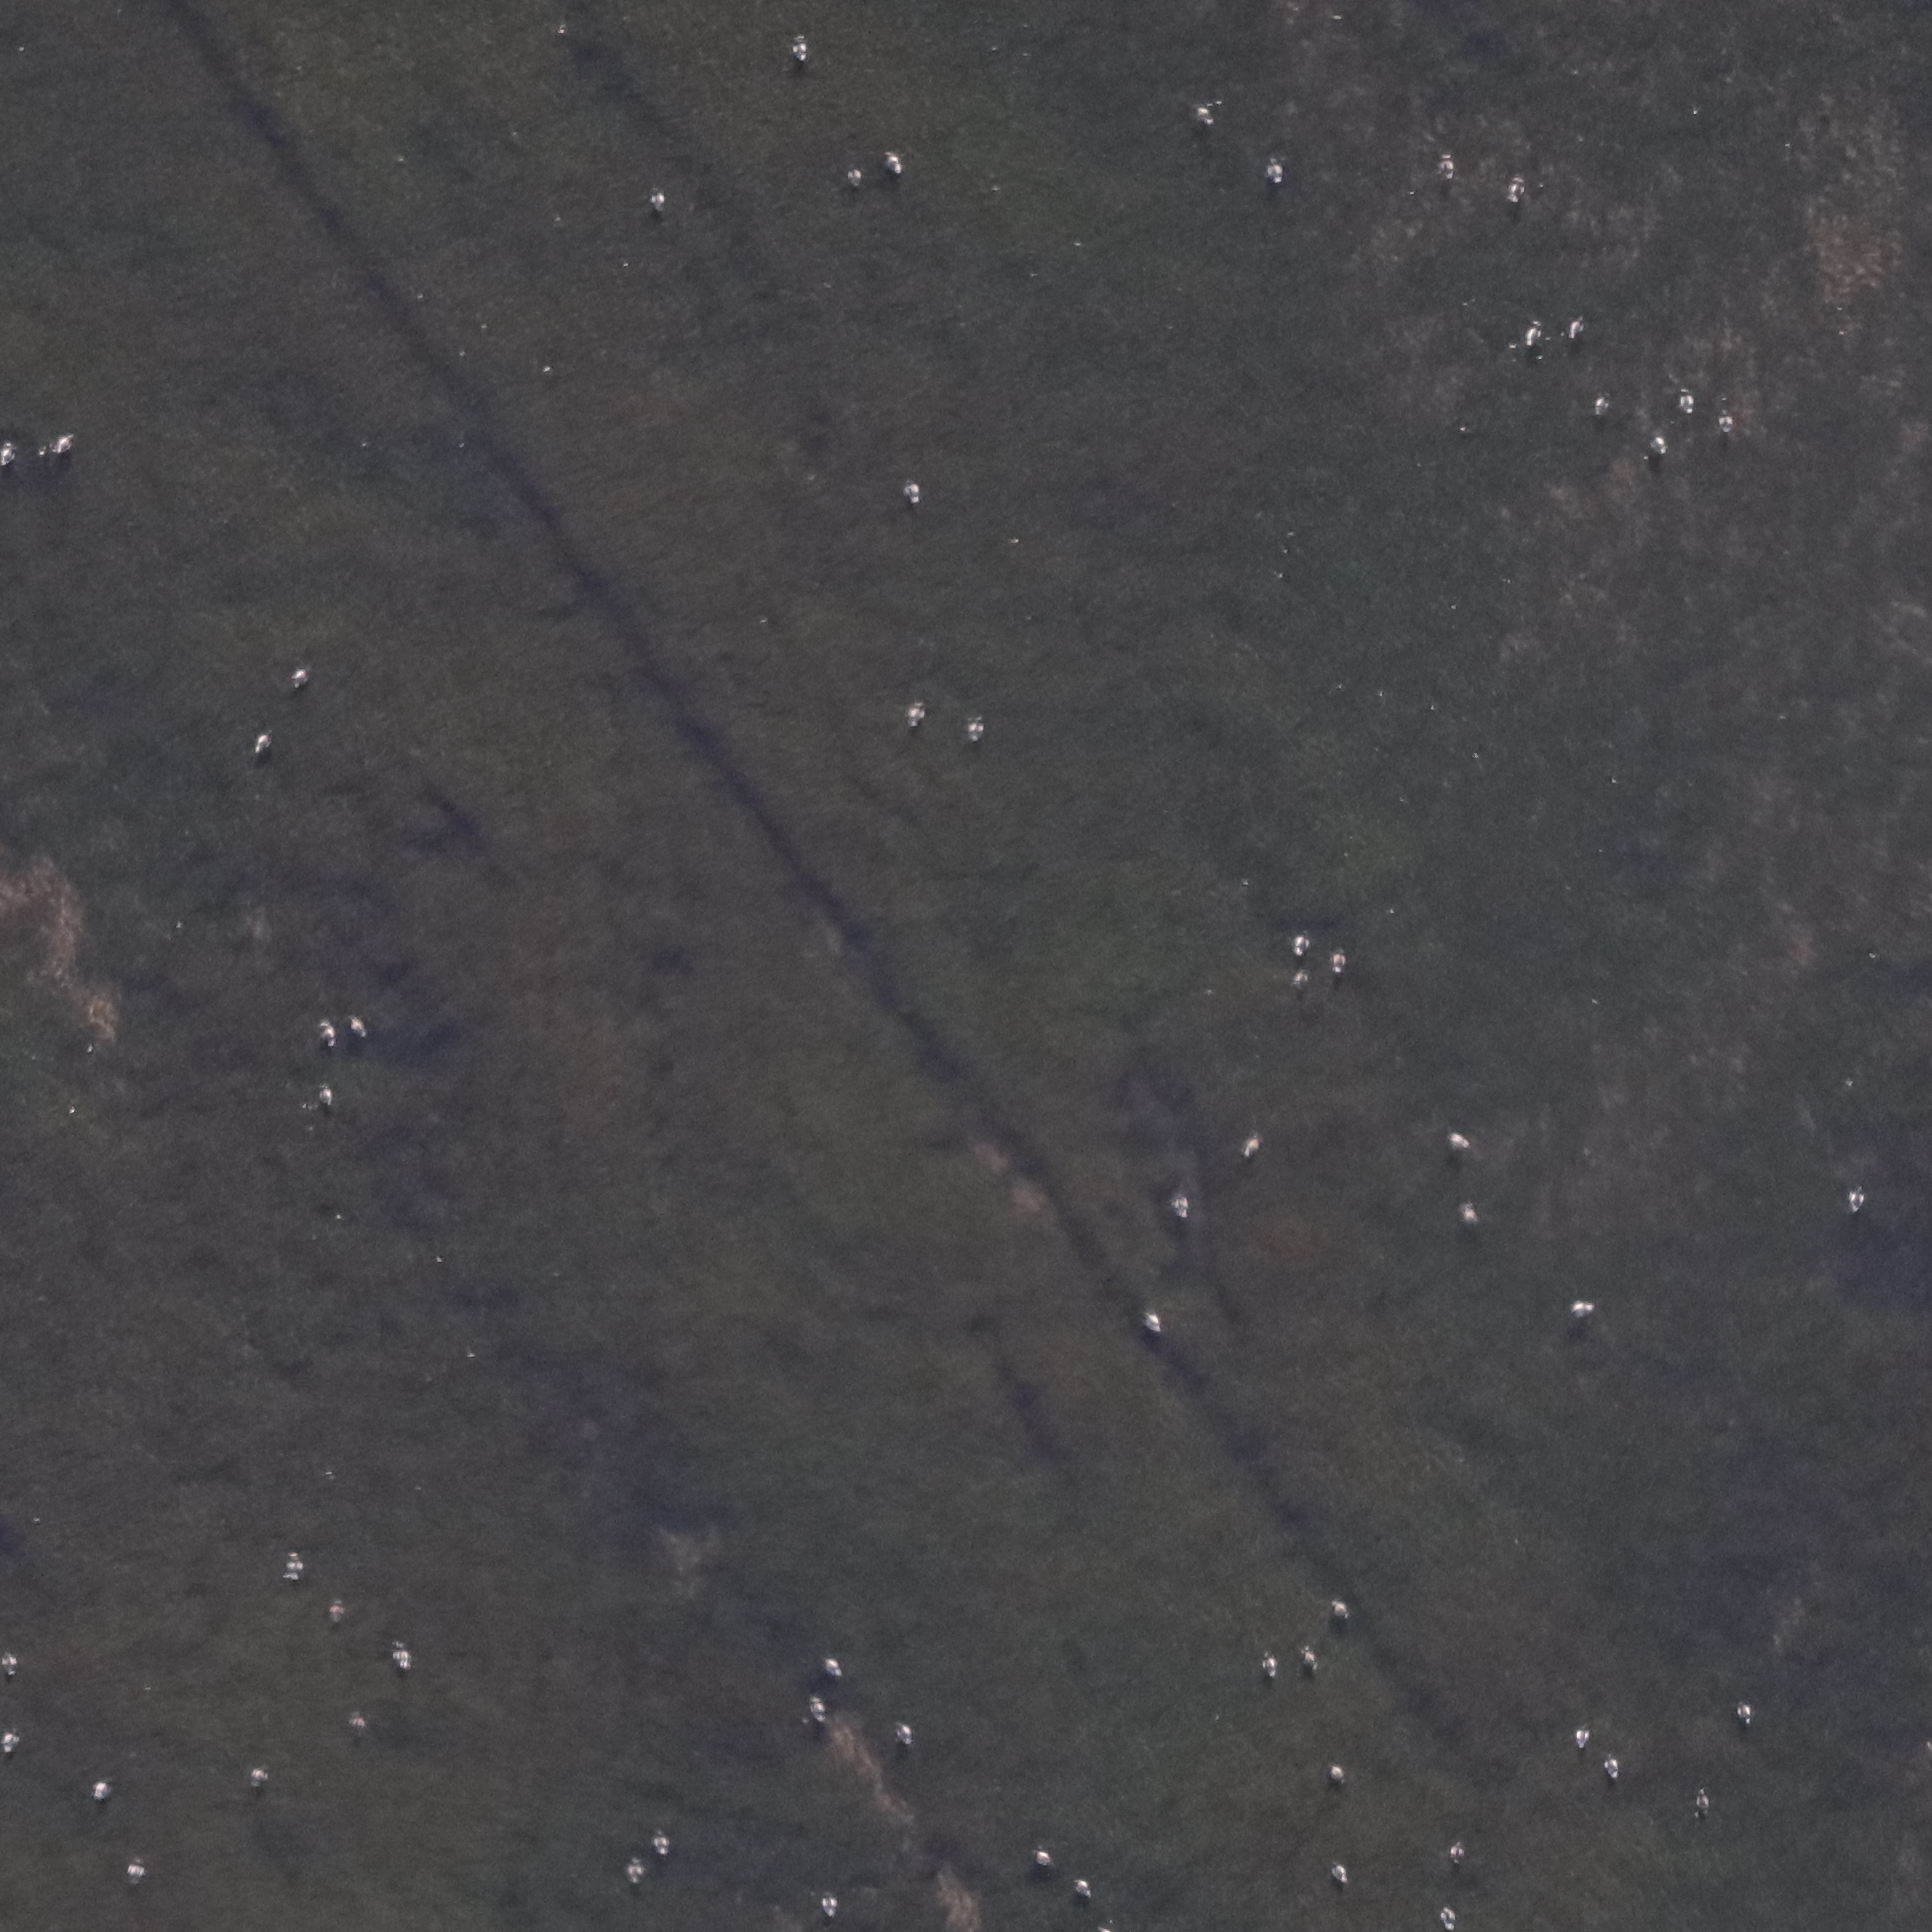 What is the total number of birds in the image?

62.